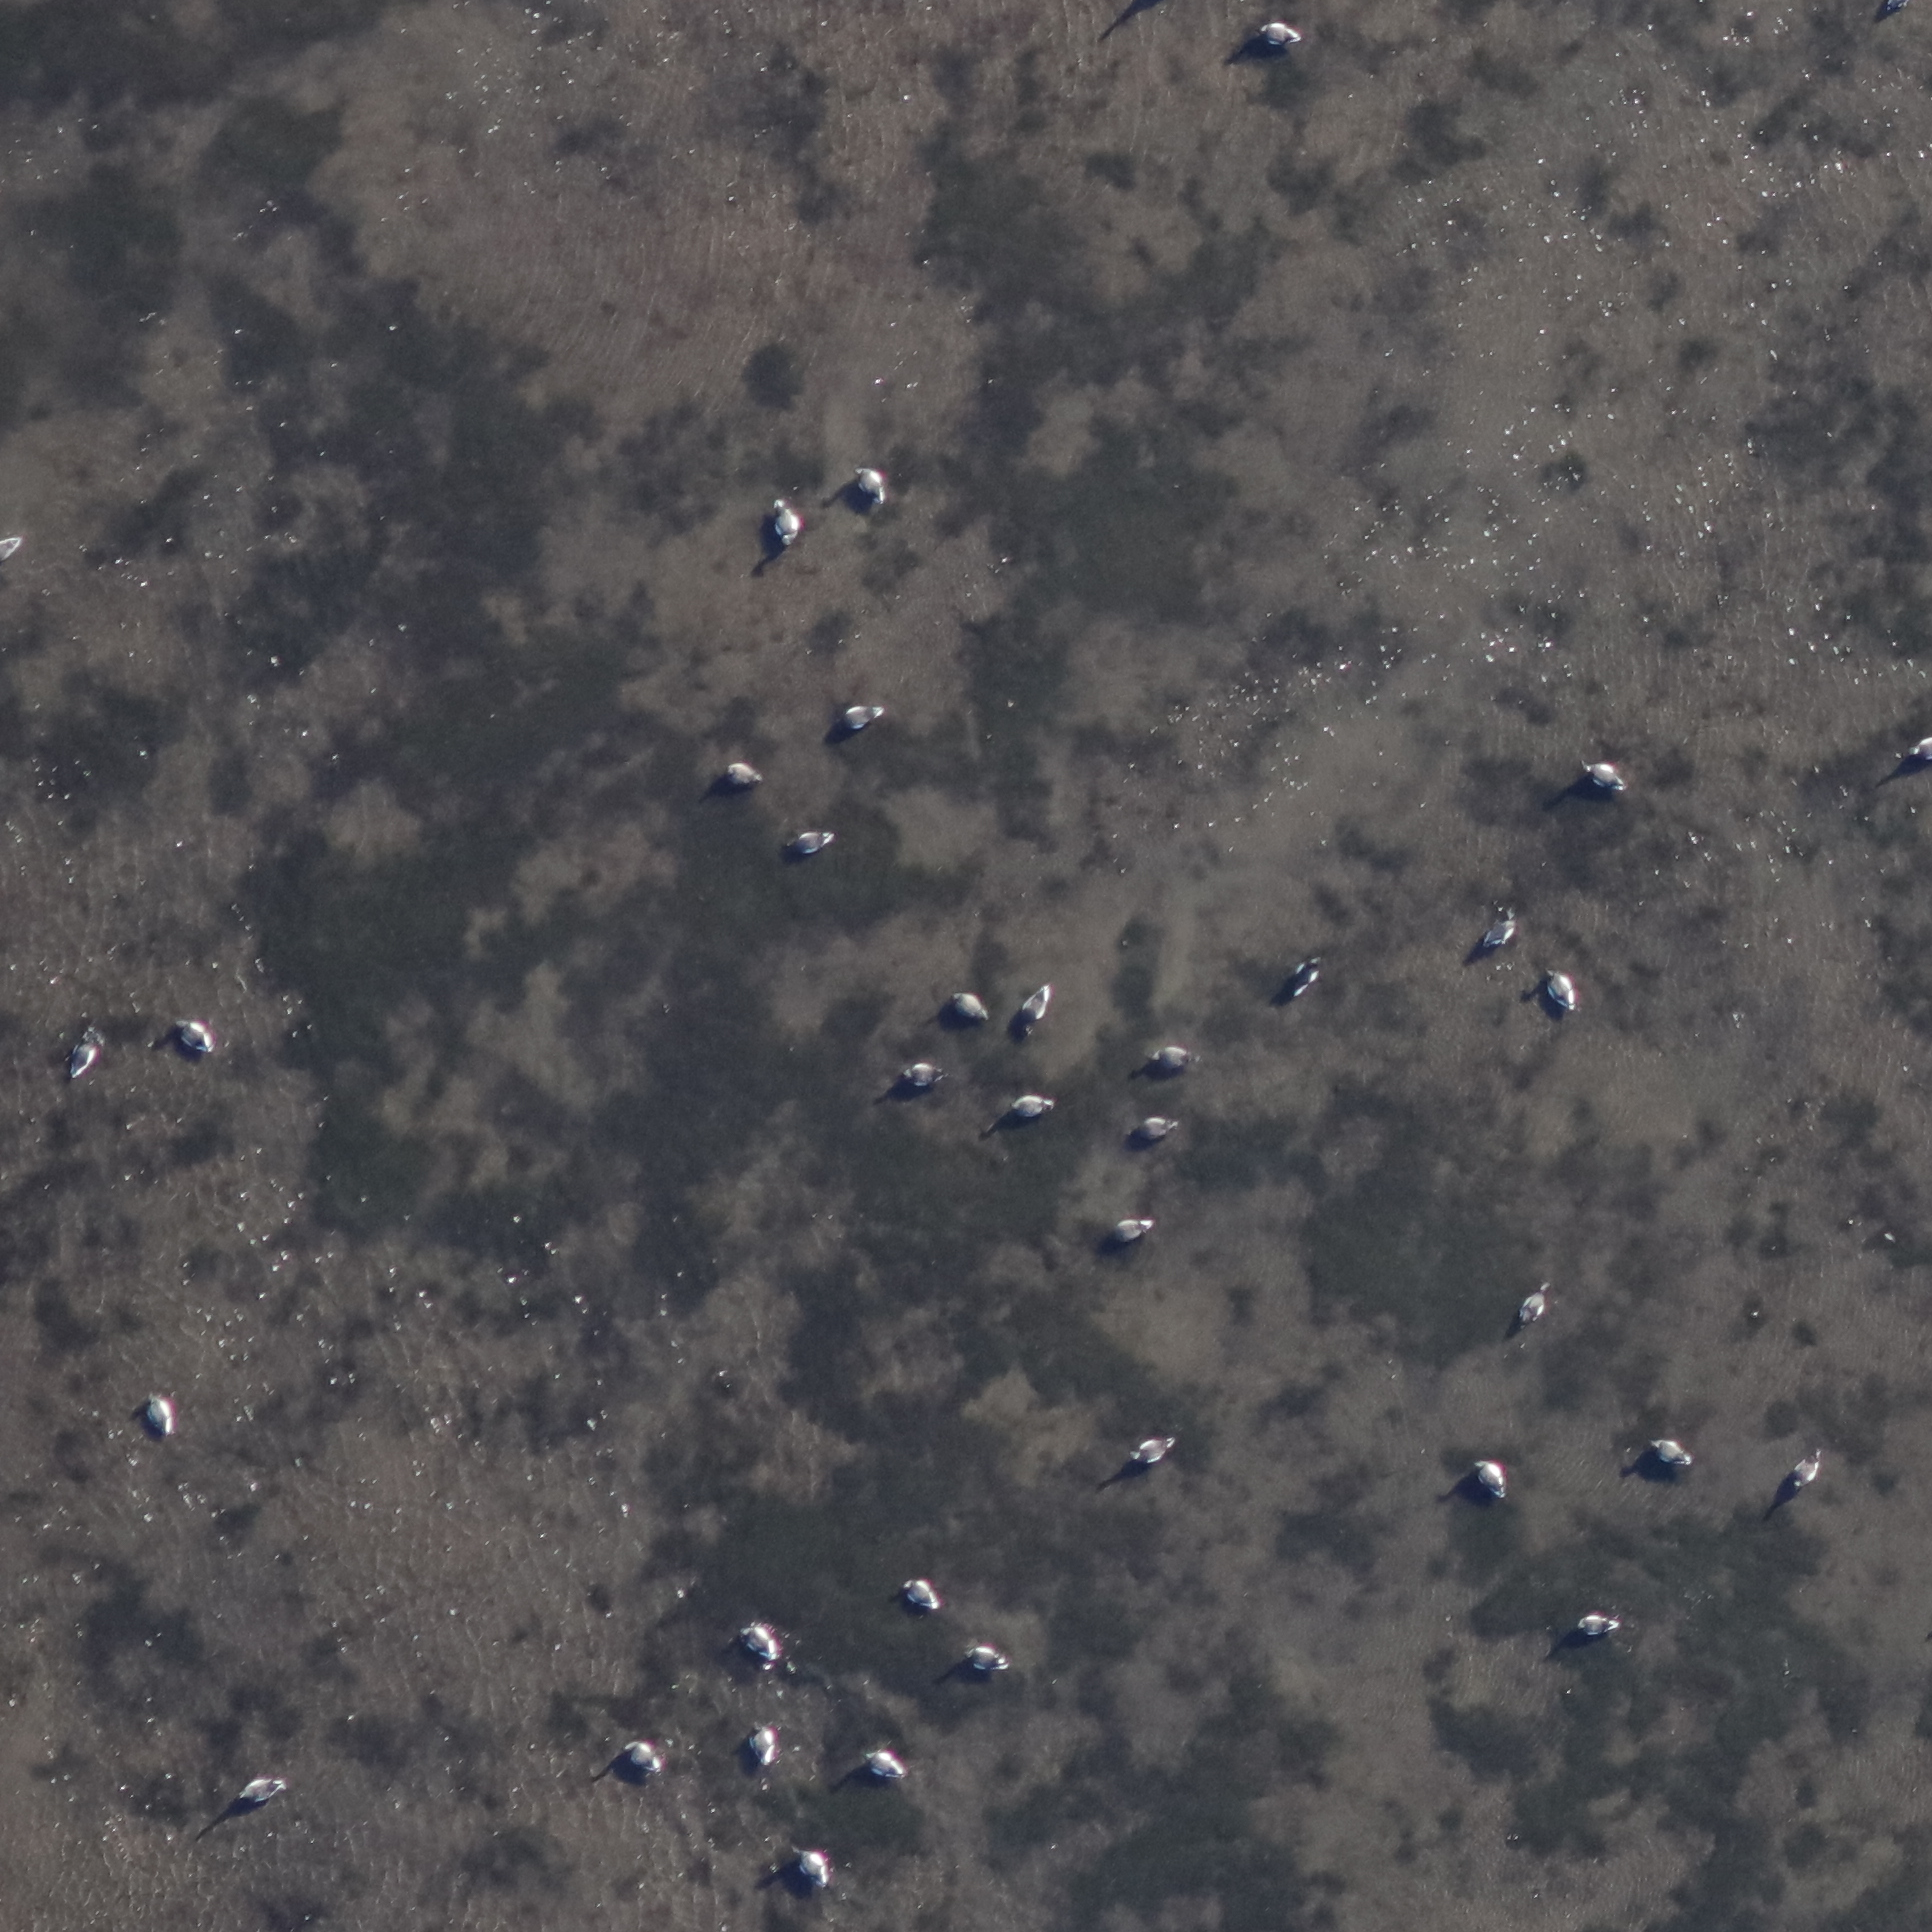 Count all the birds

34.